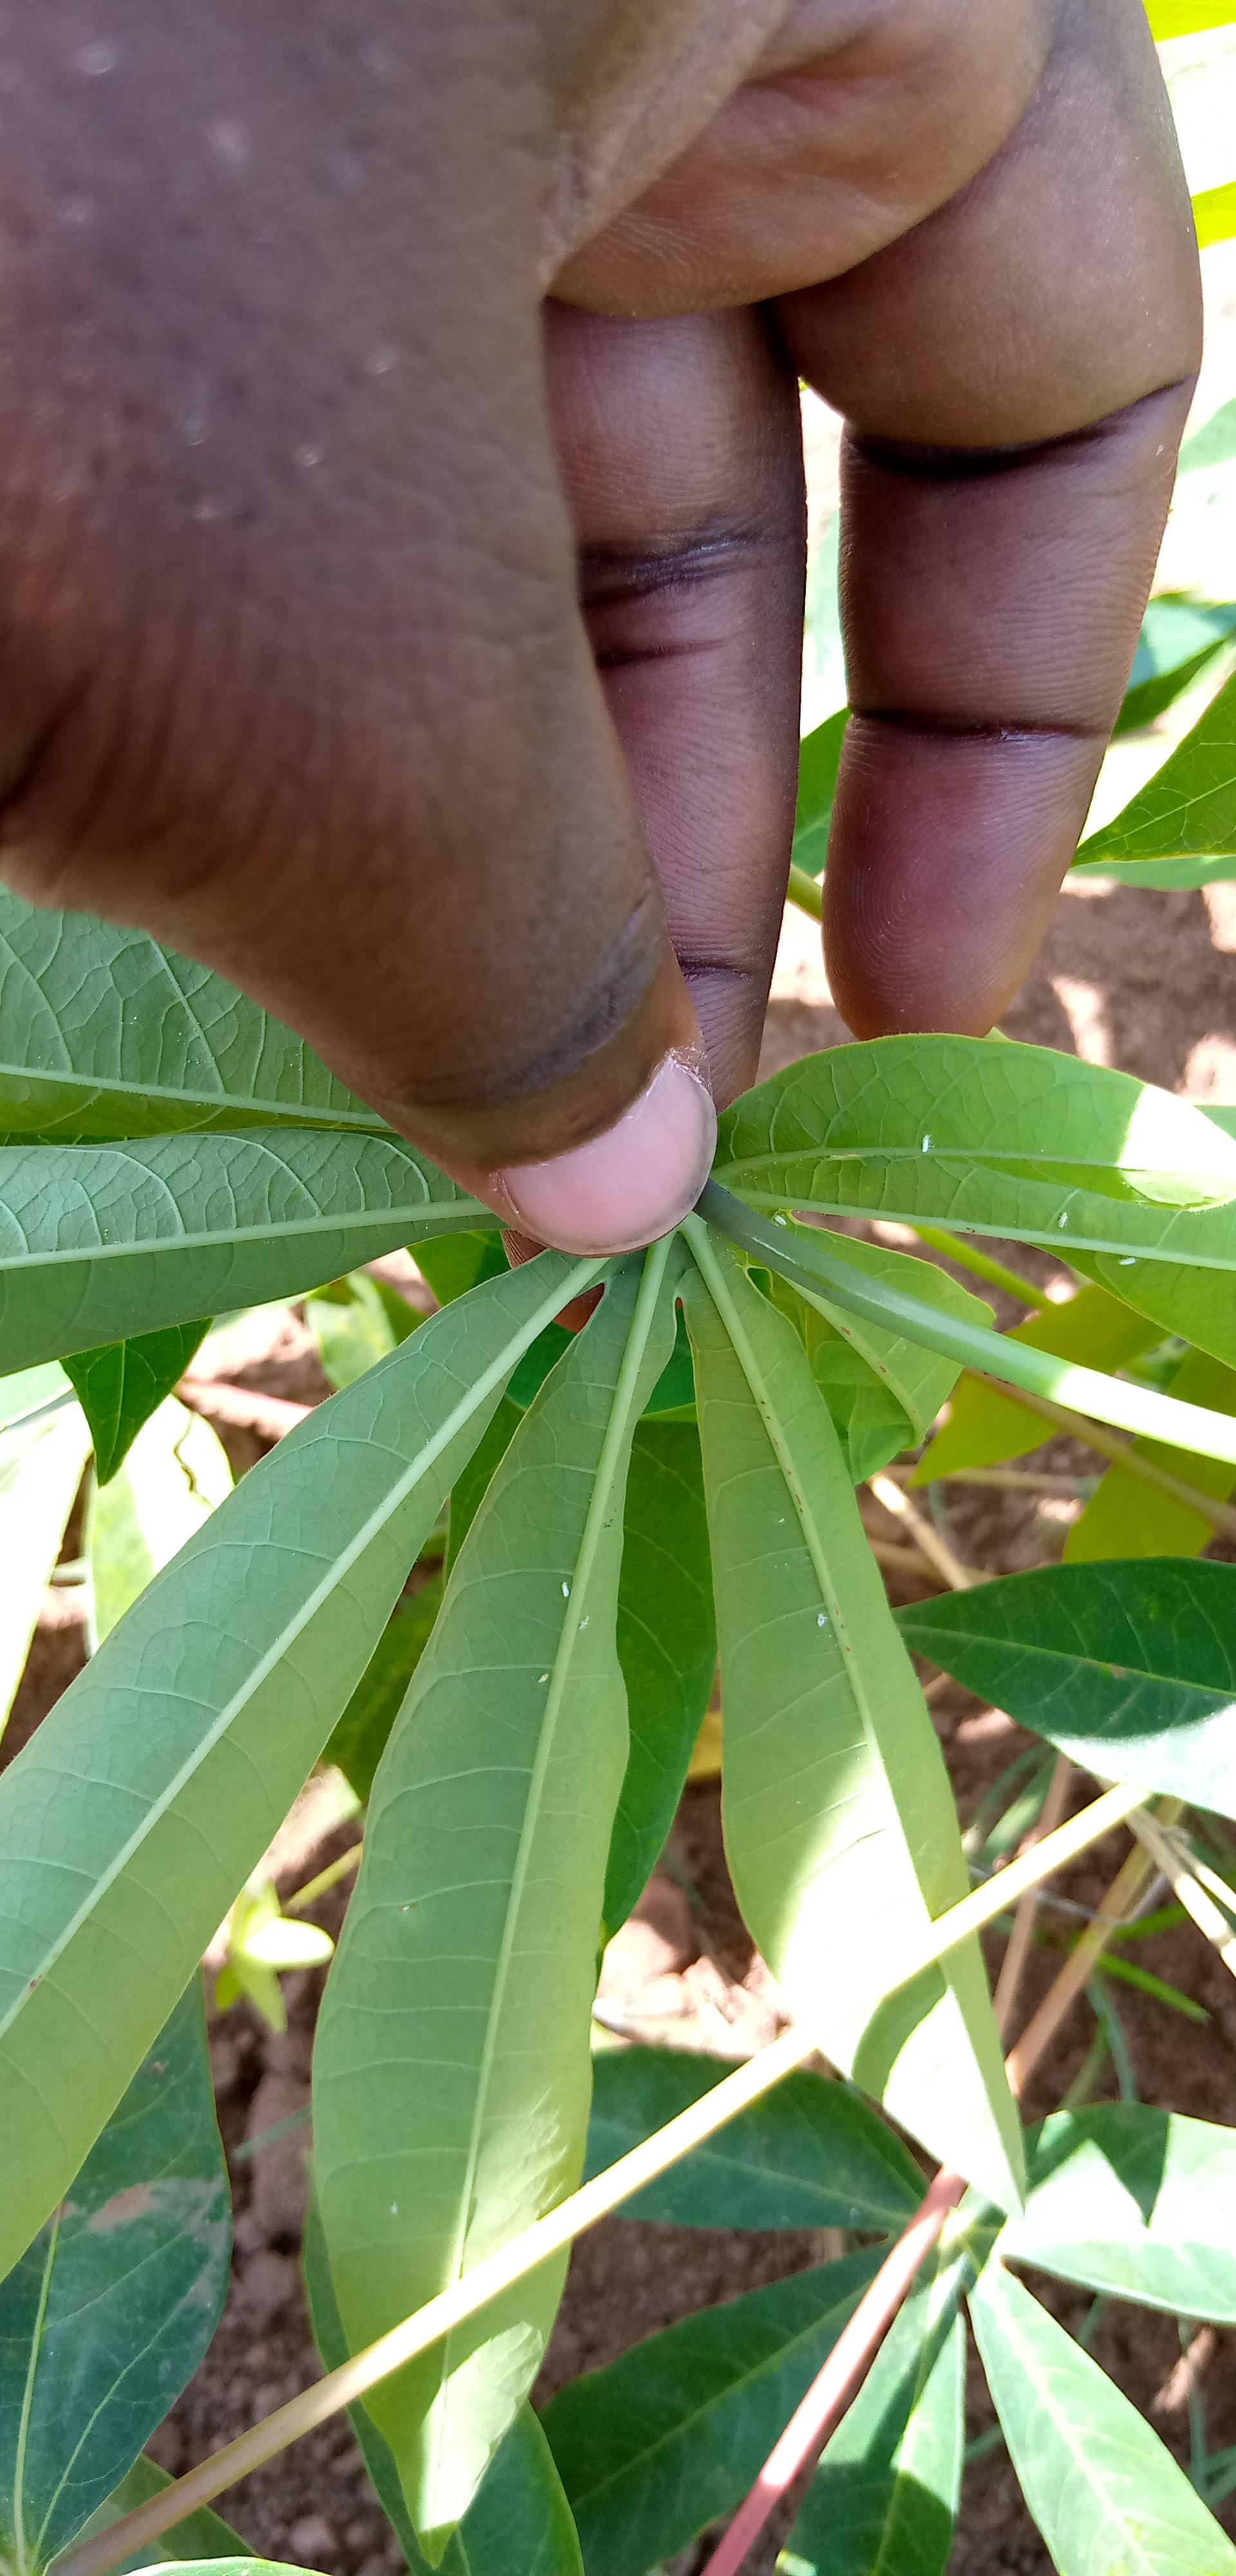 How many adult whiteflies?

8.